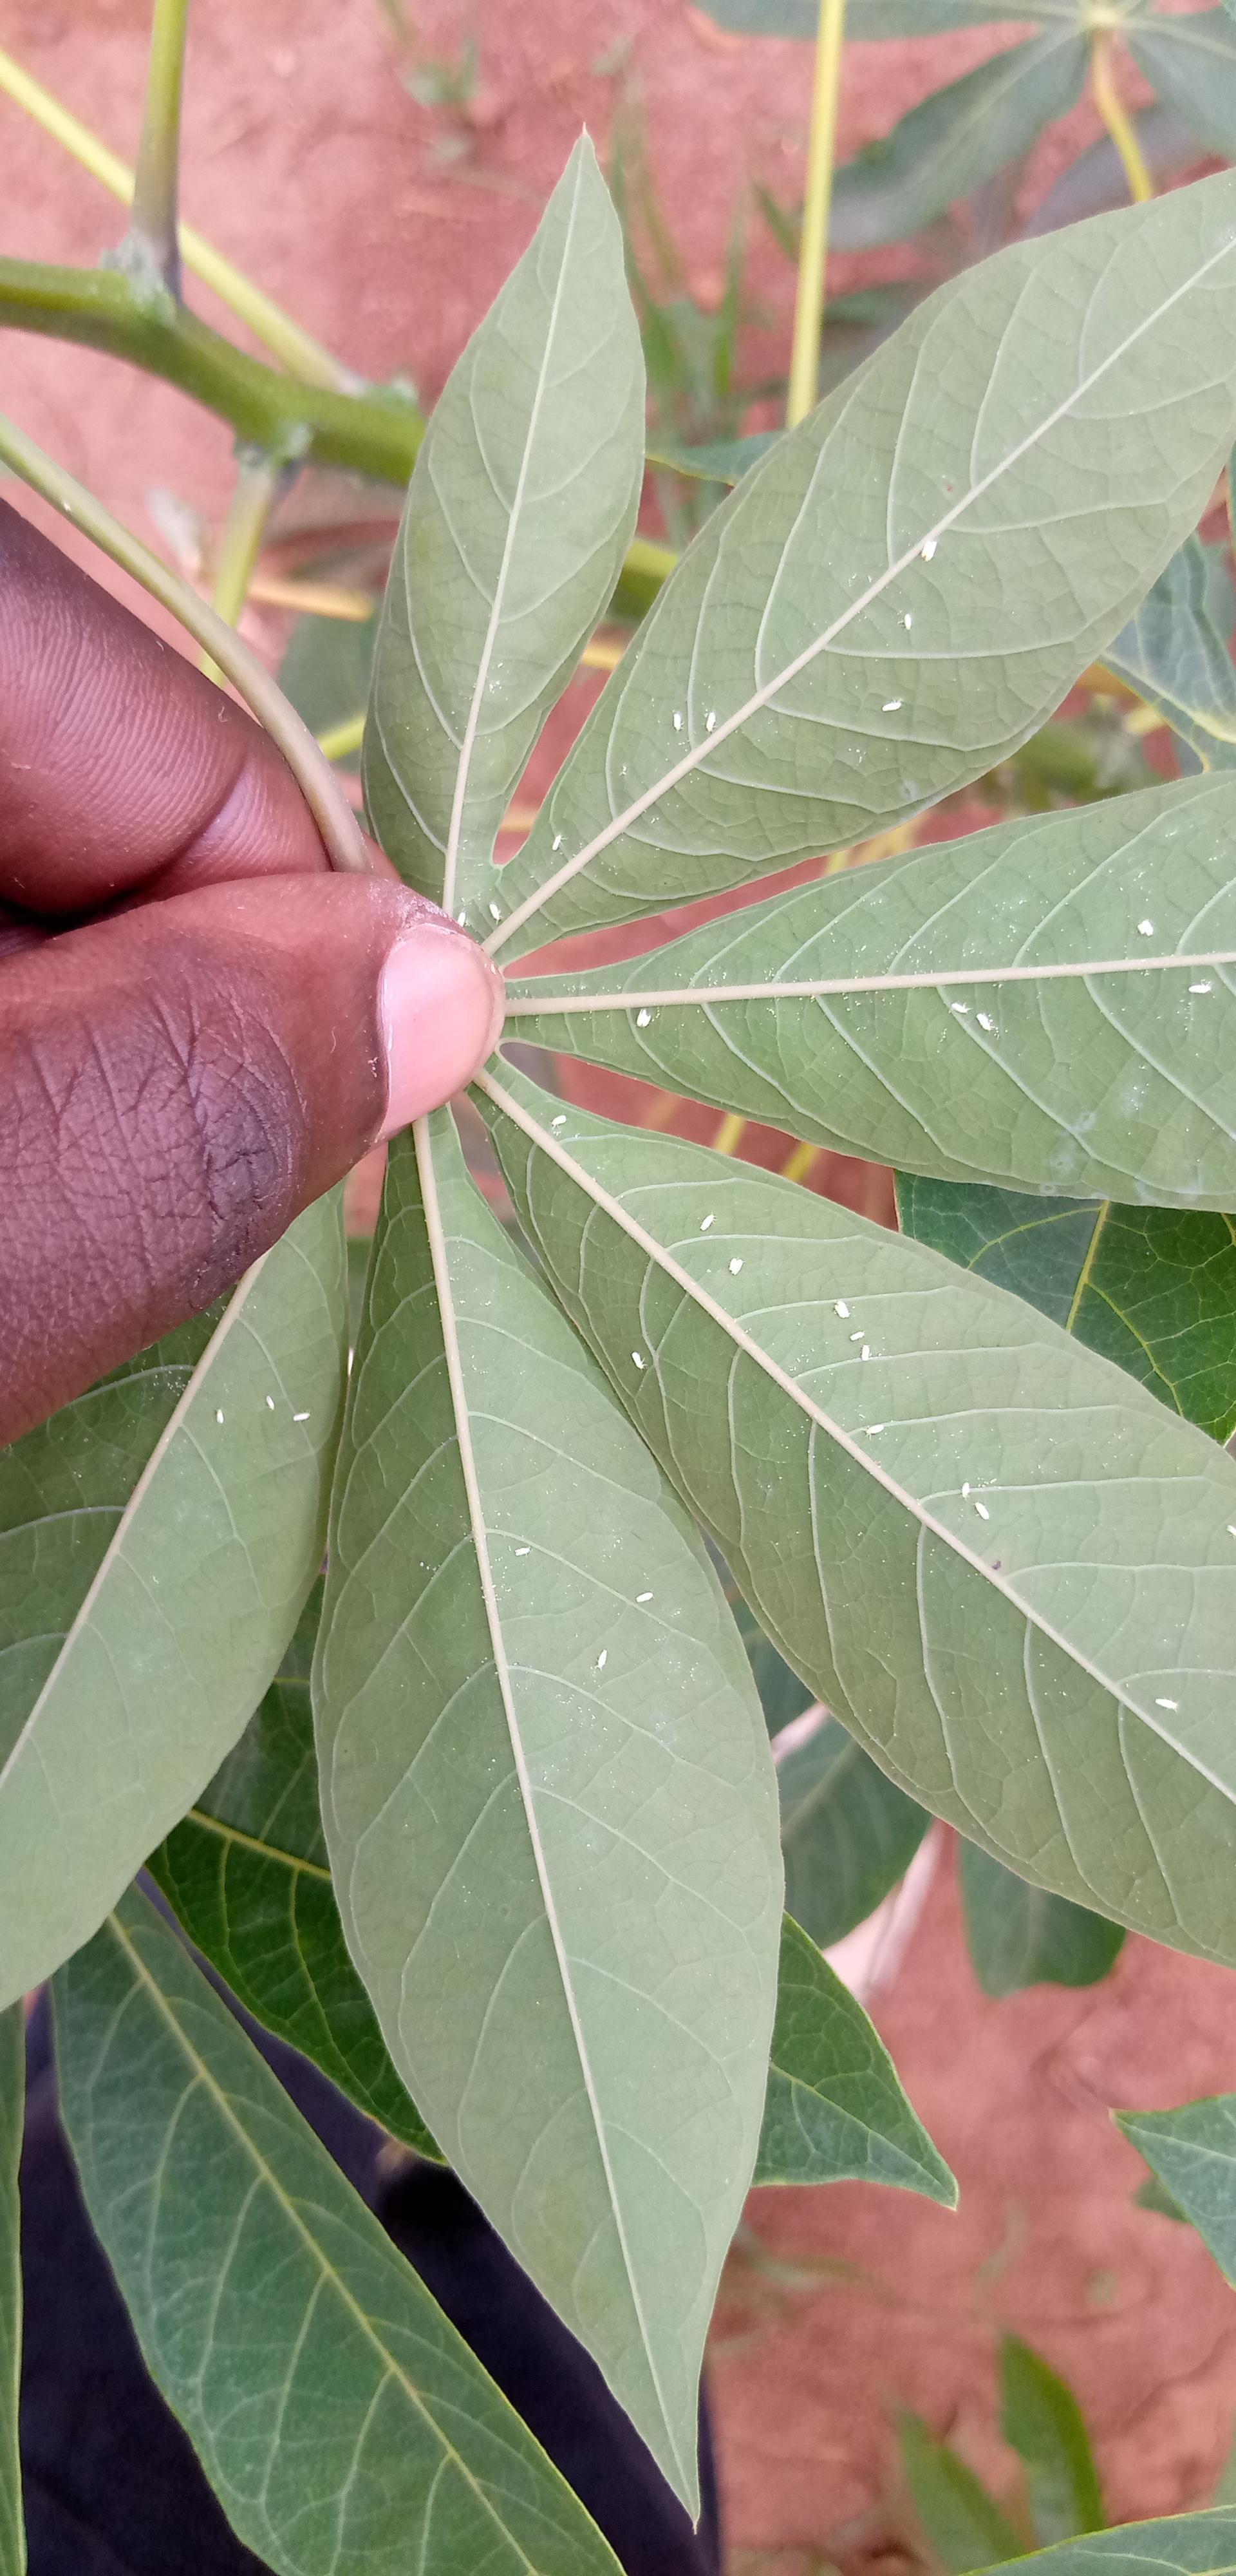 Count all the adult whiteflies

36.